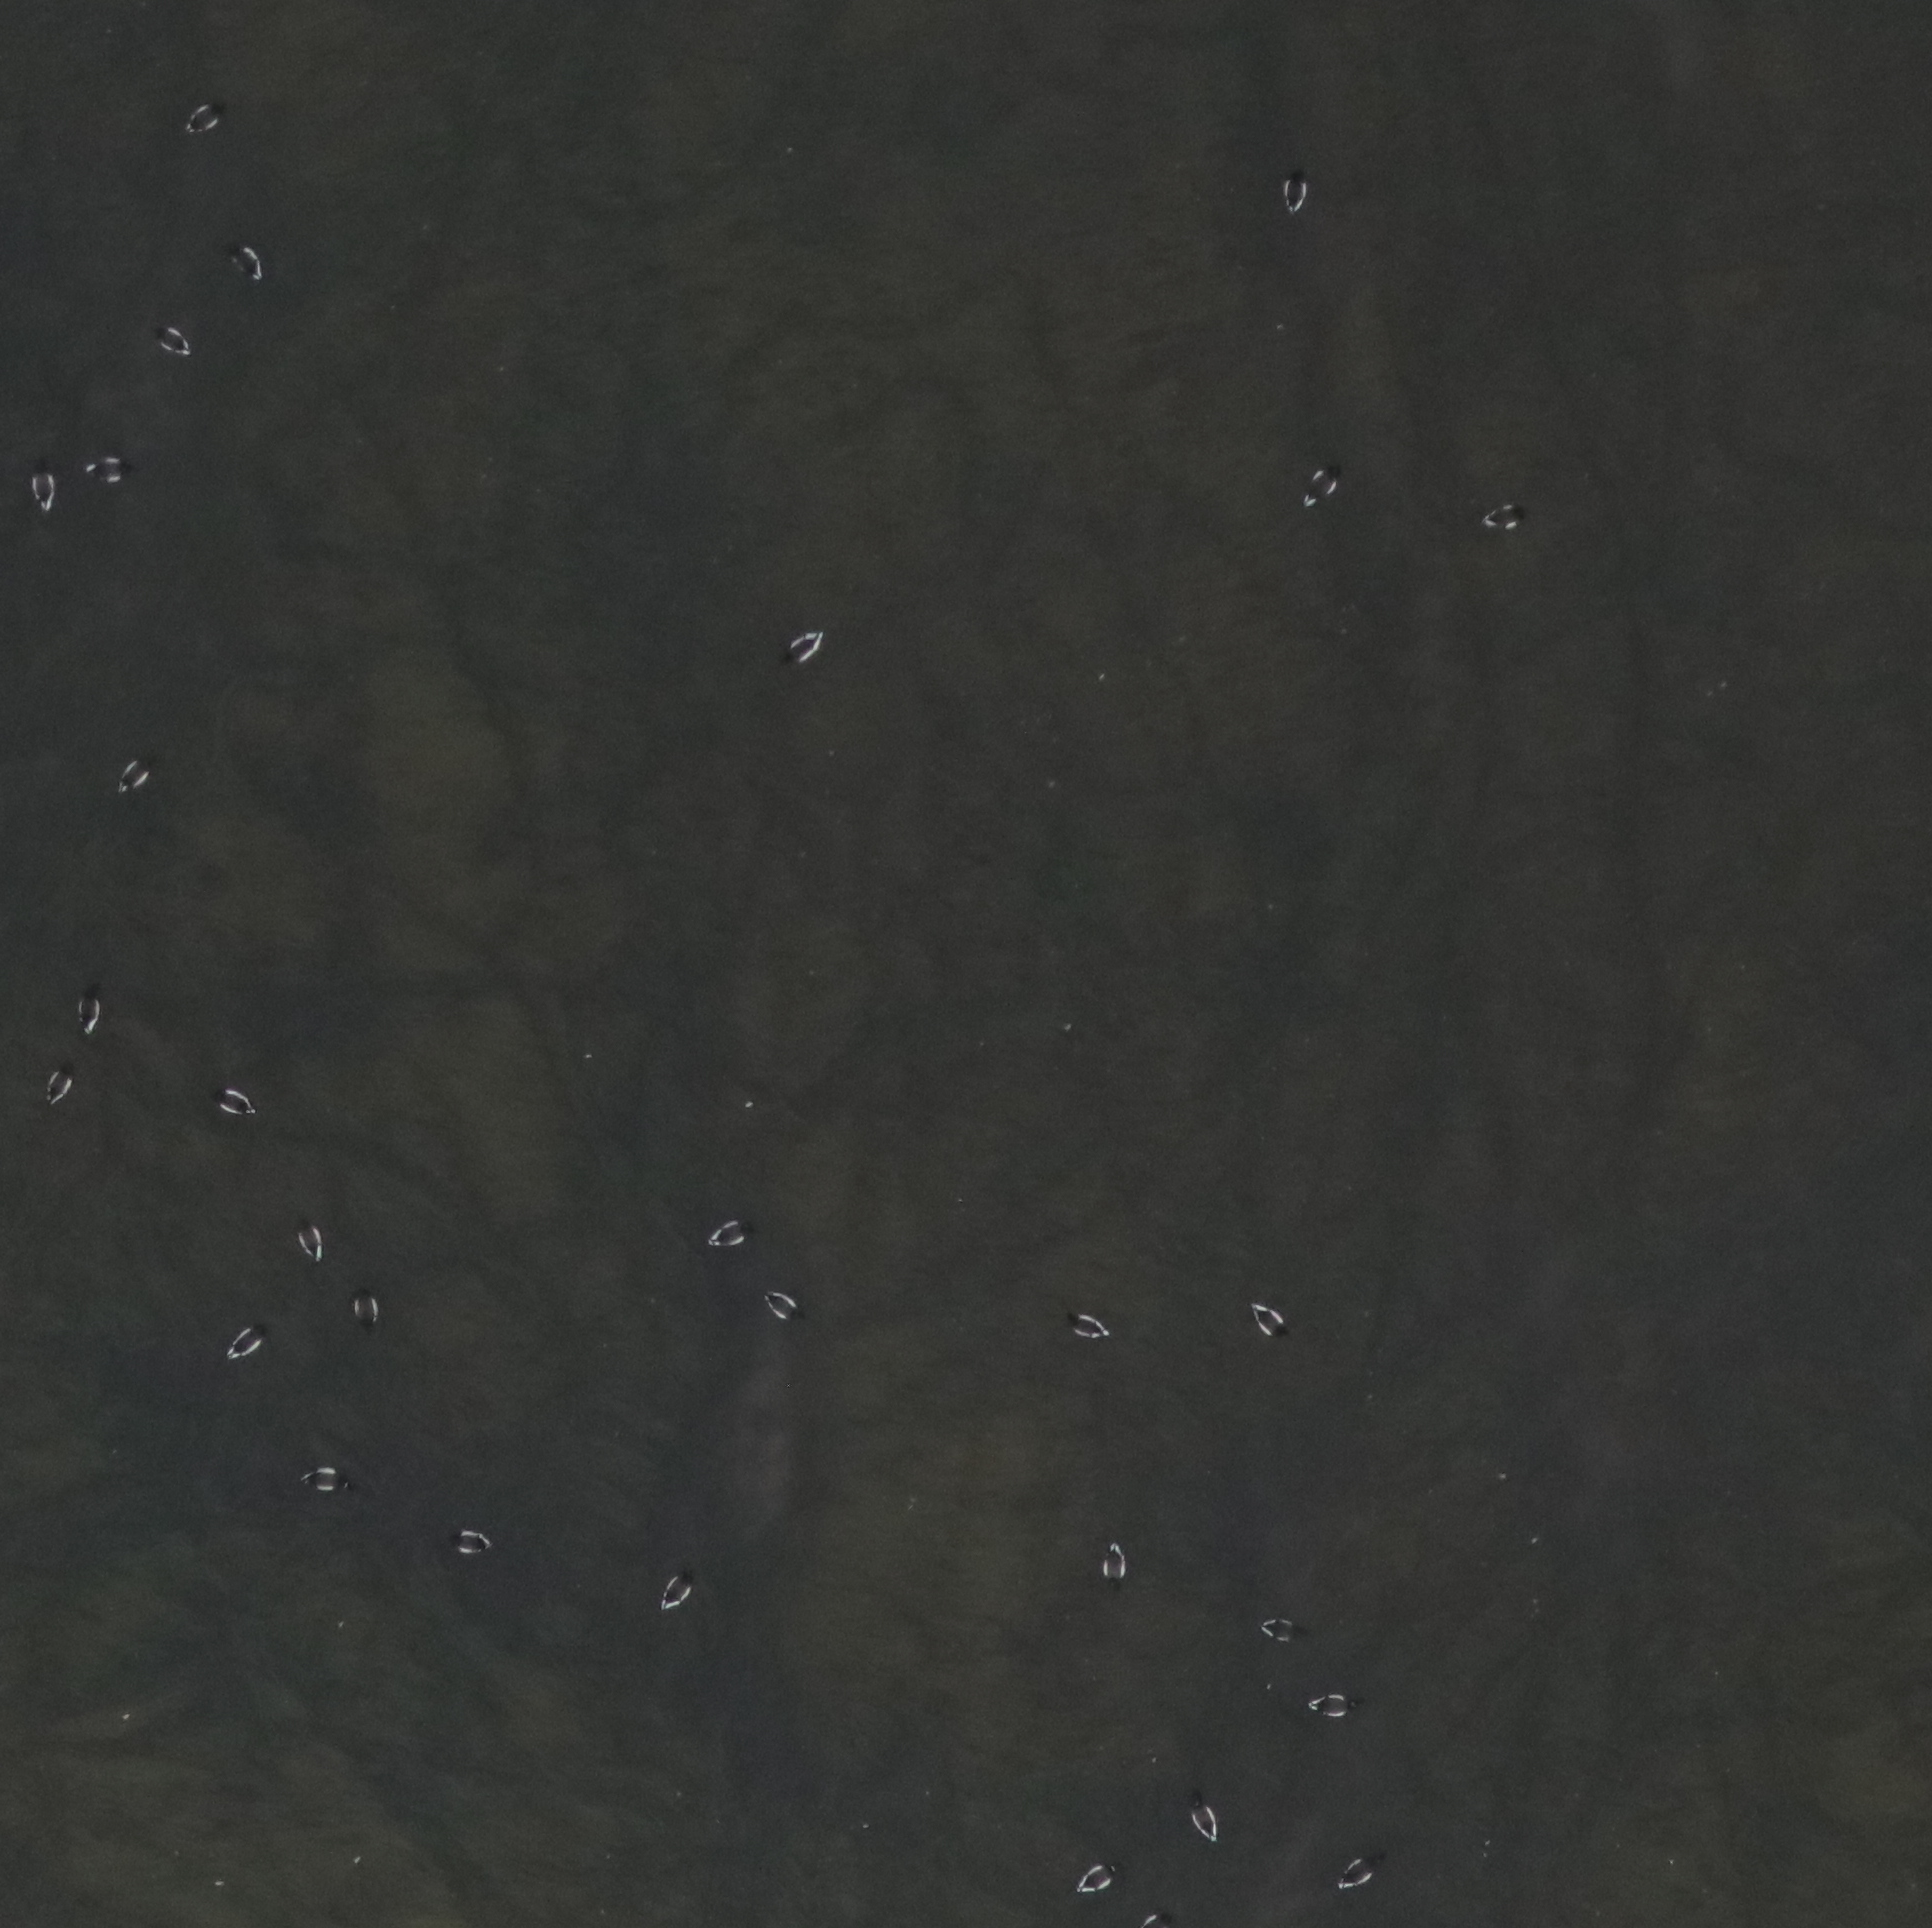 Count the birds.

29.